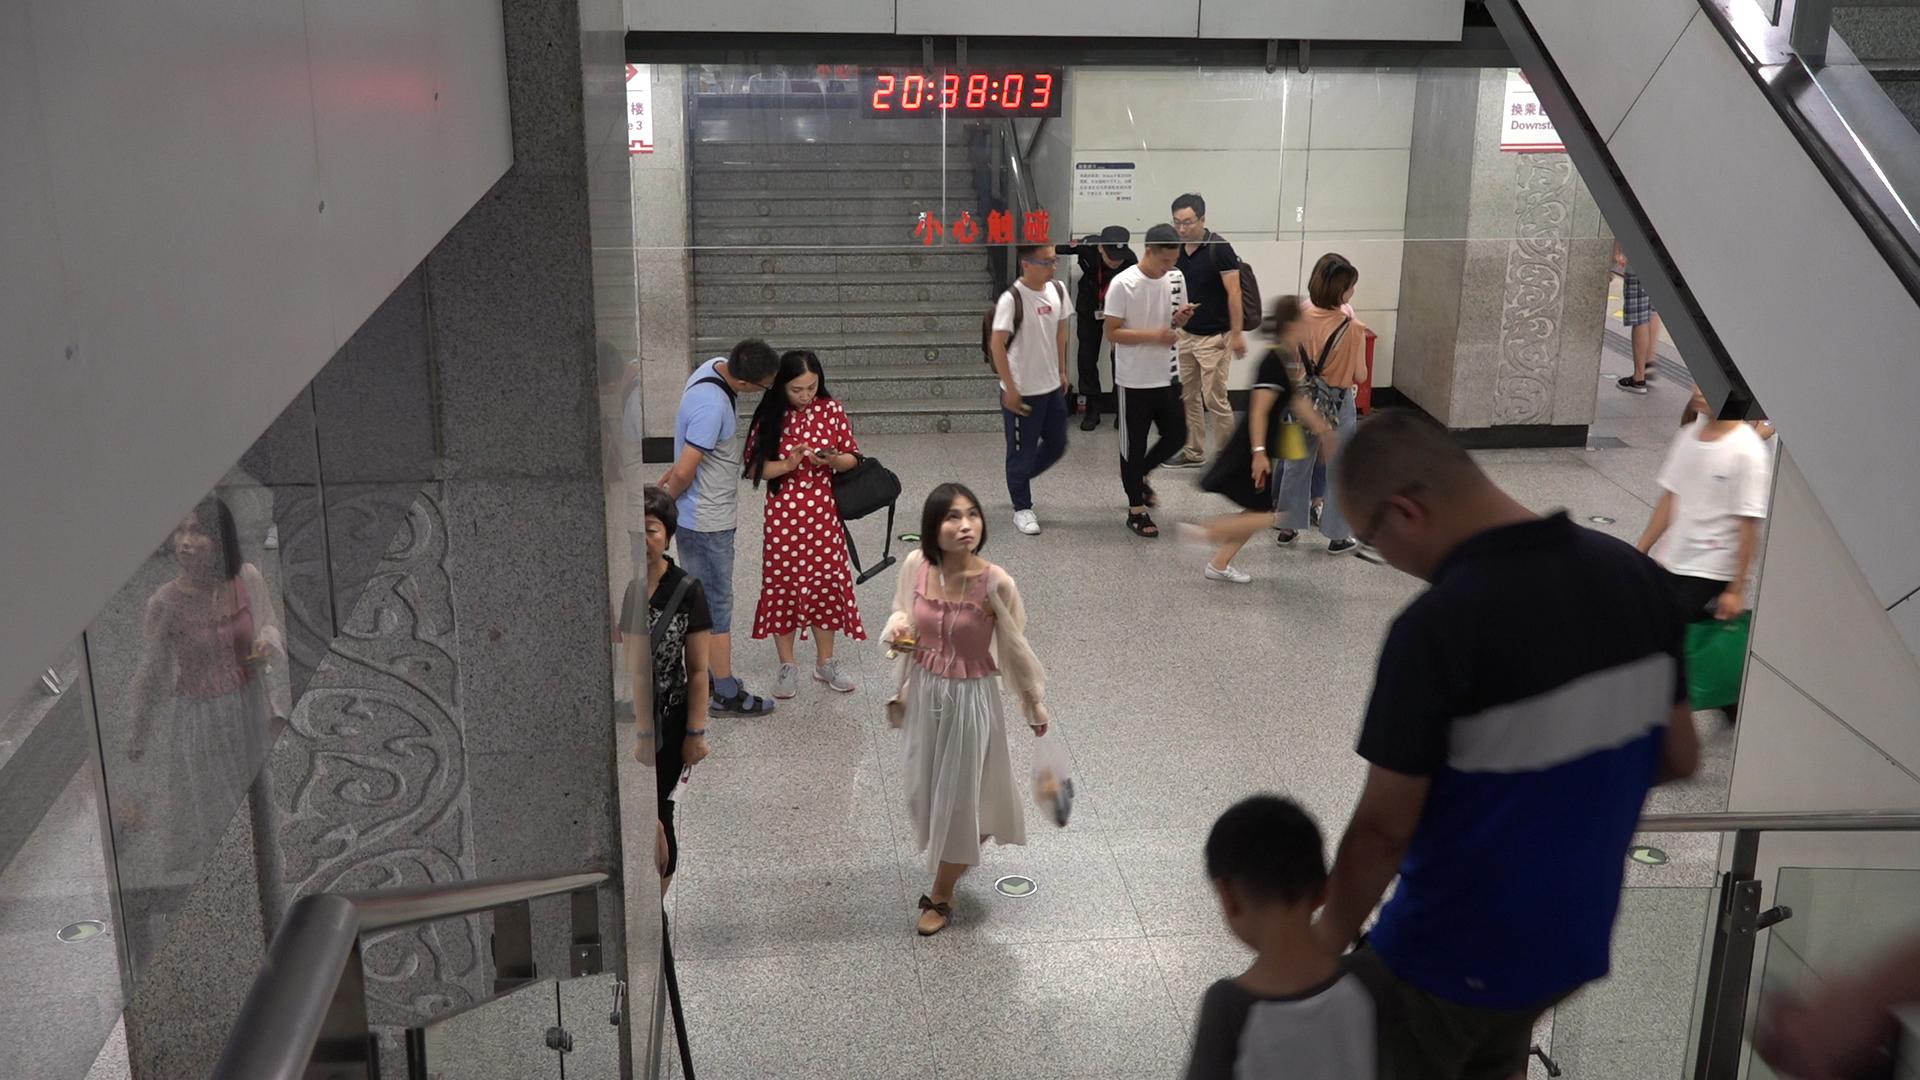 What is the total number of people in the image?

14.